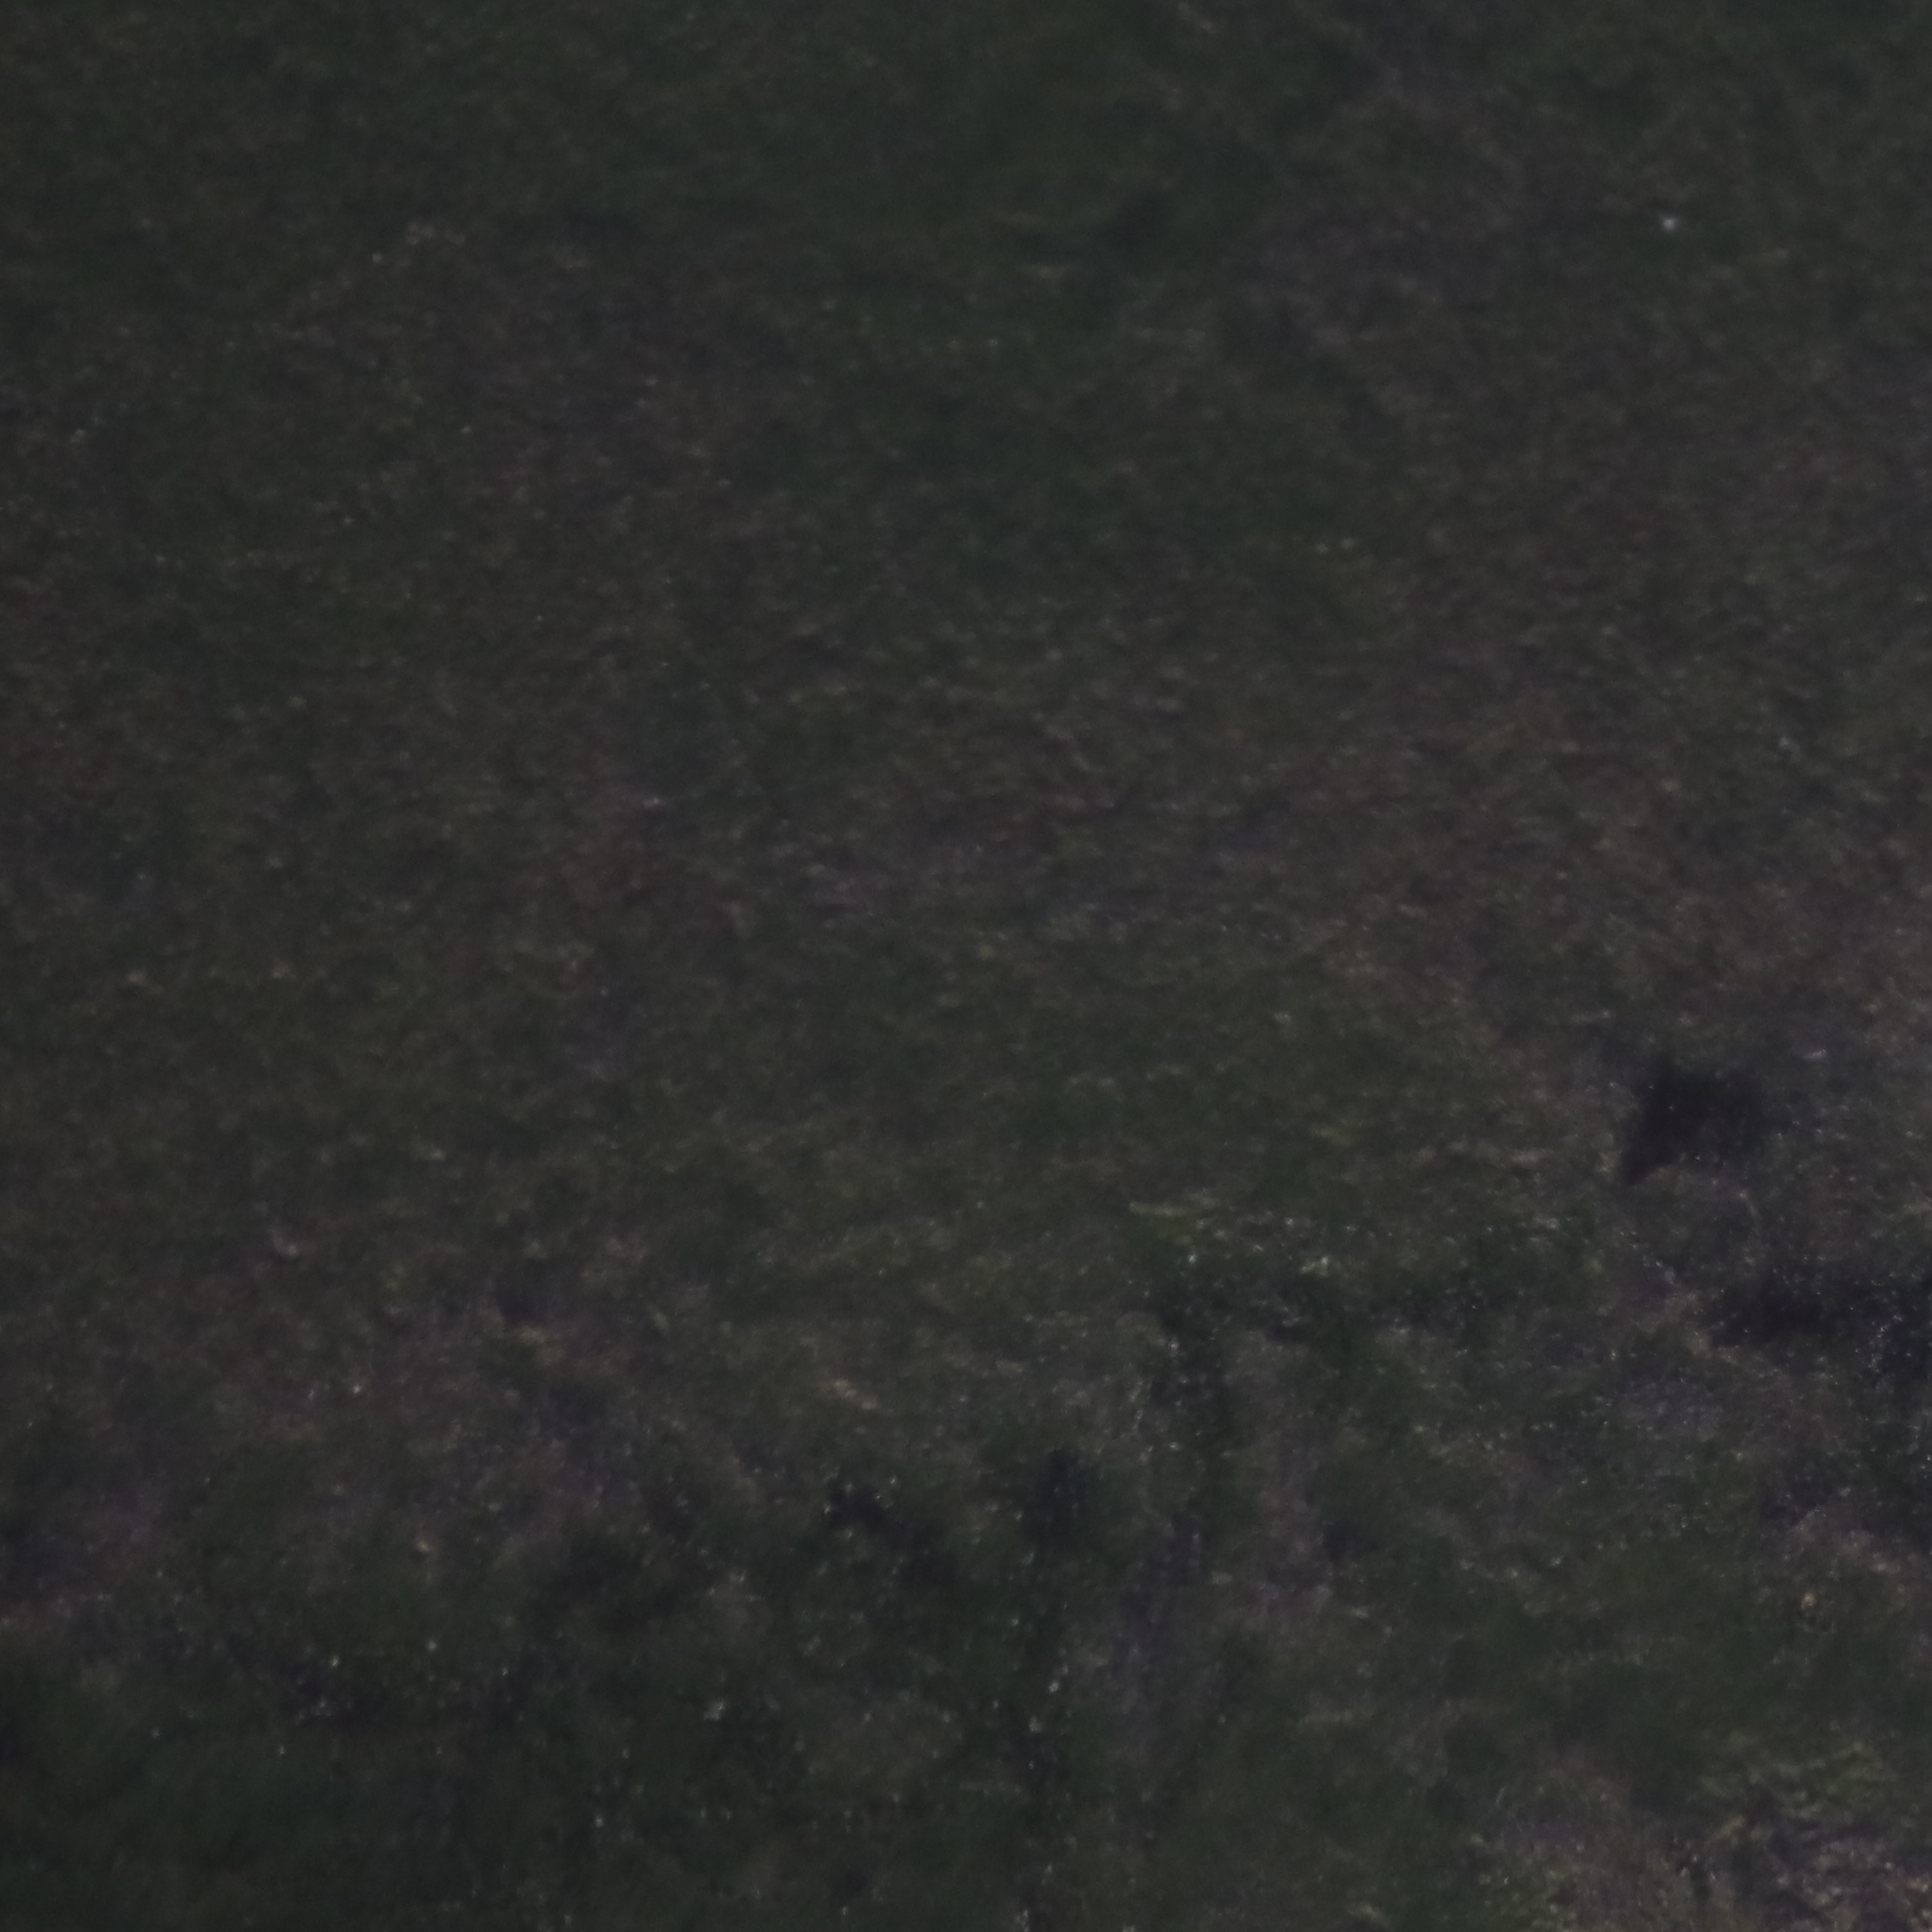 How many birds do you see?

0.